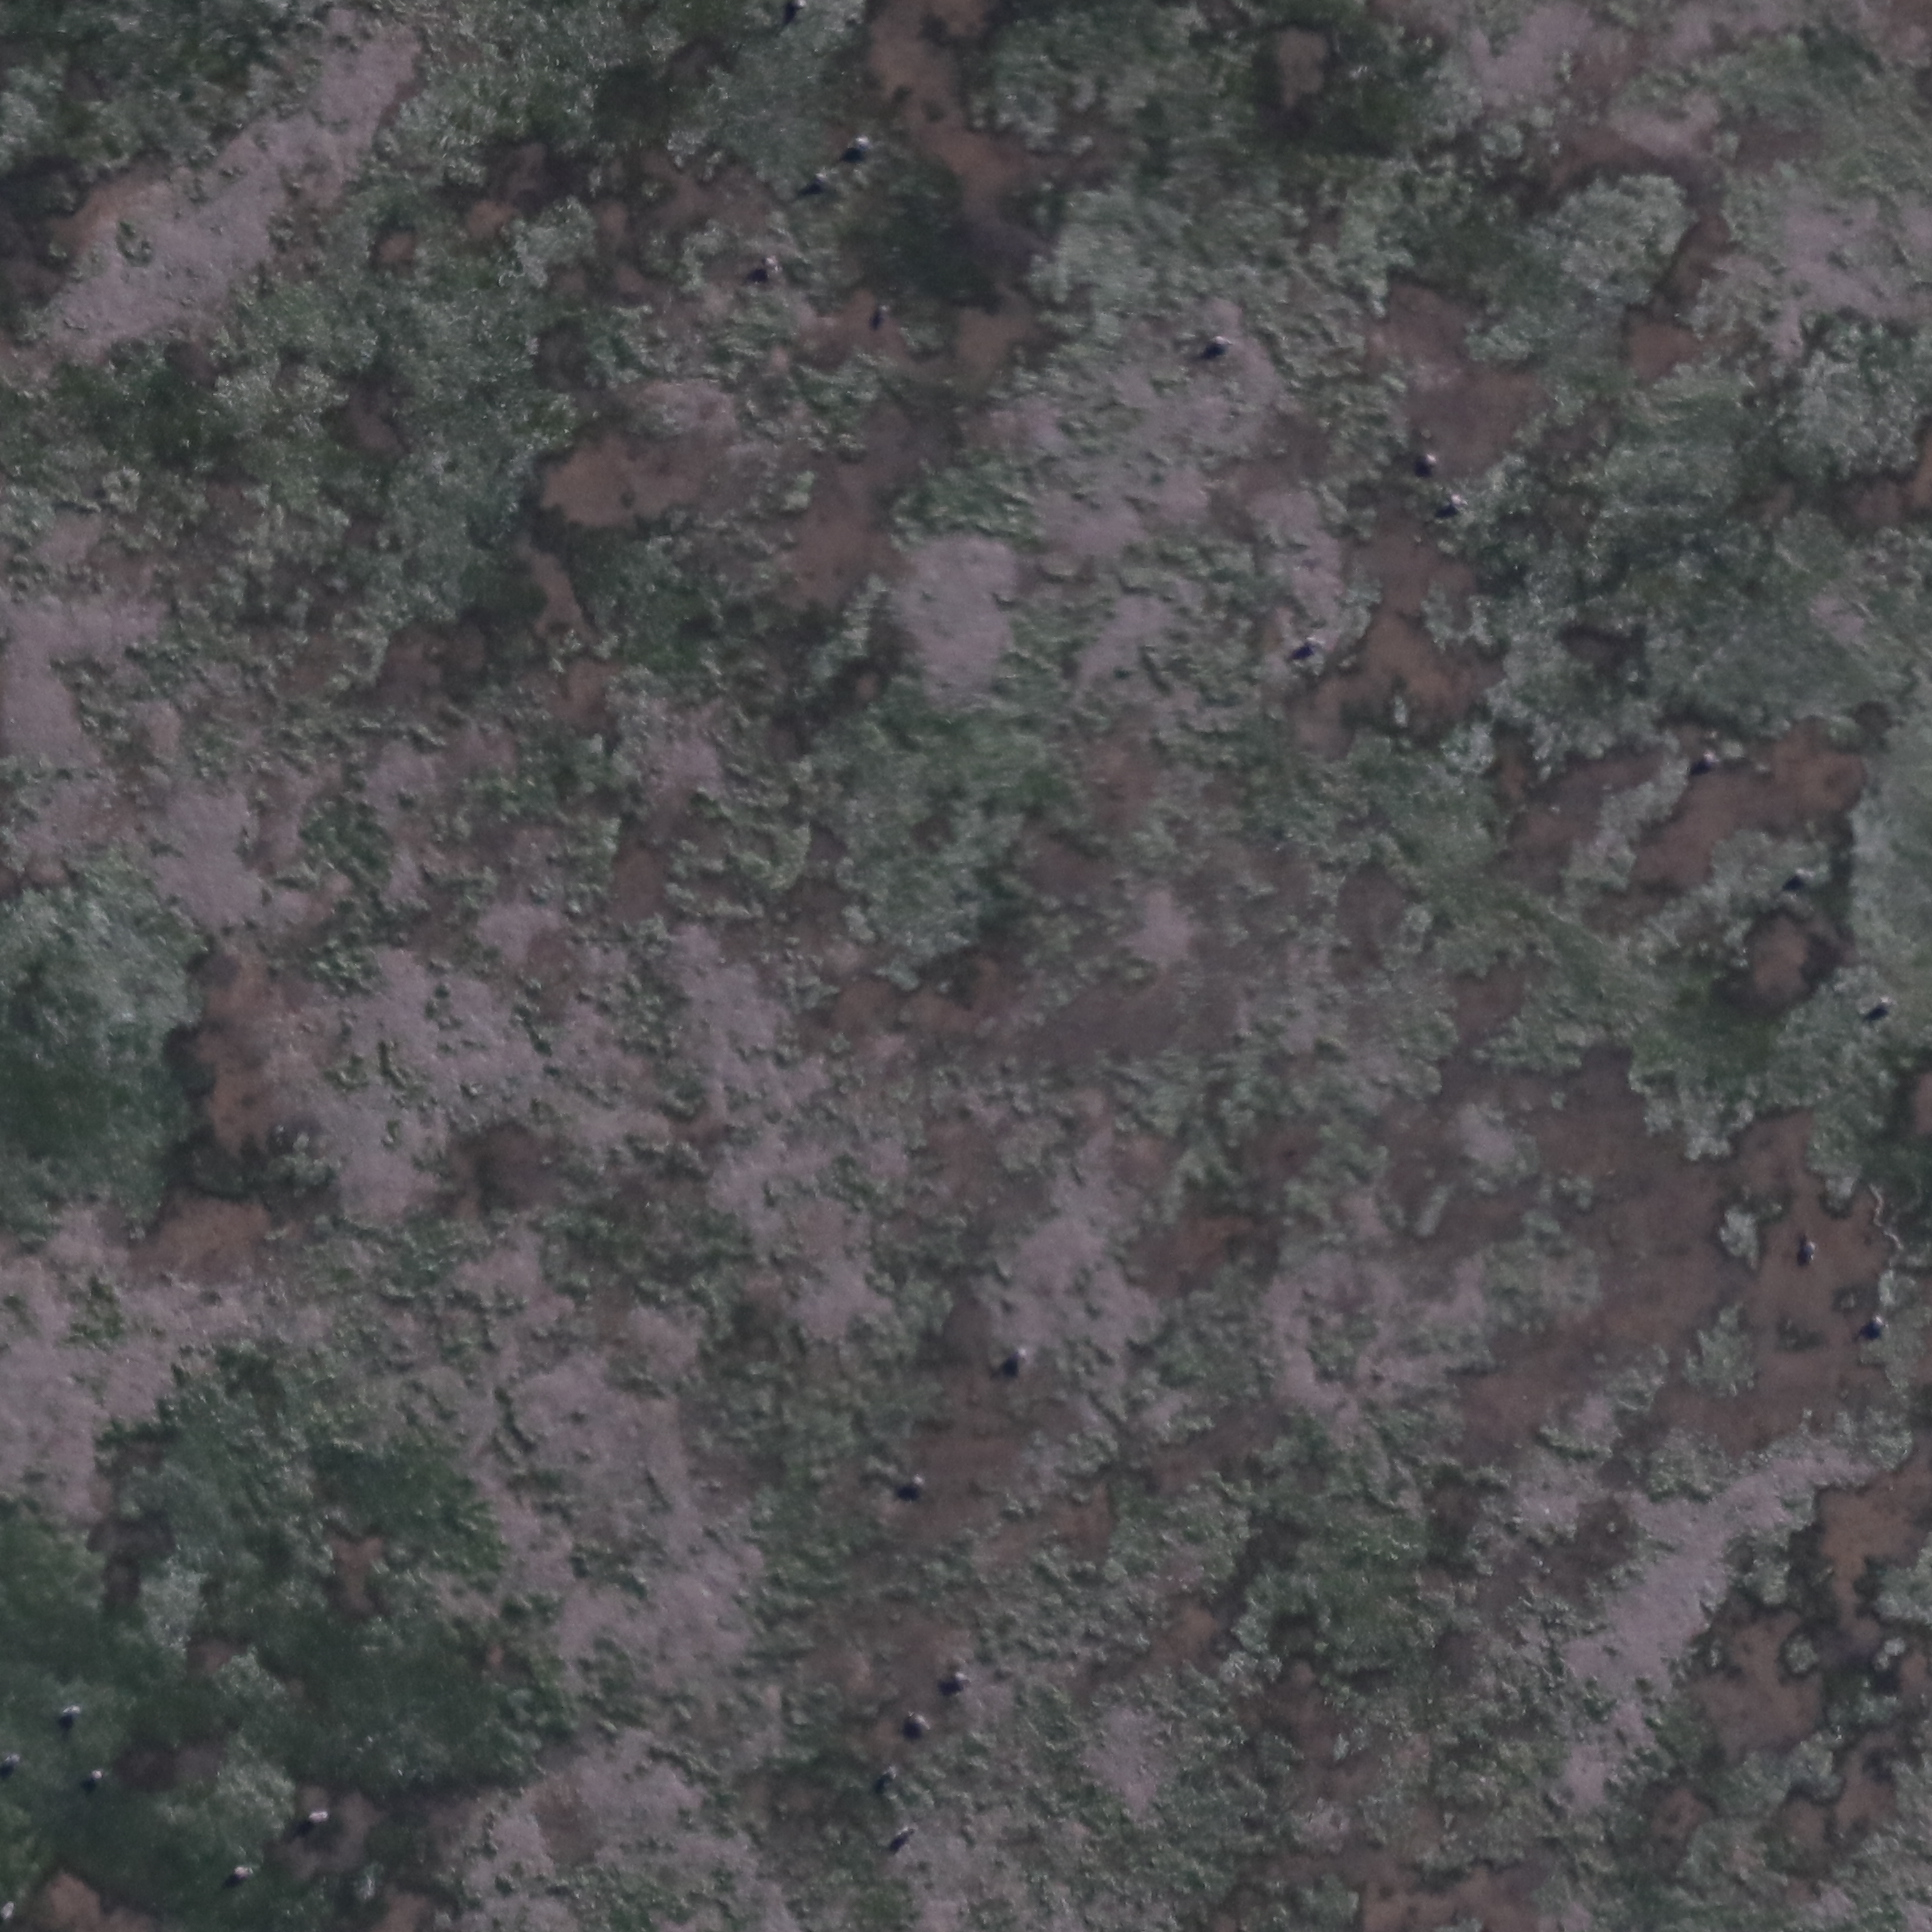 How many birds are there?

26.